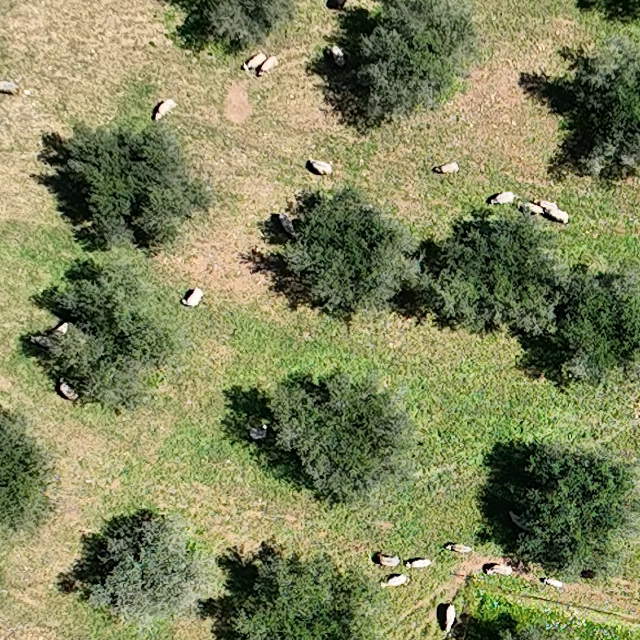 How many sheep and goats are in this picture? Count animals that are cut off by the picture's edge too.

24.